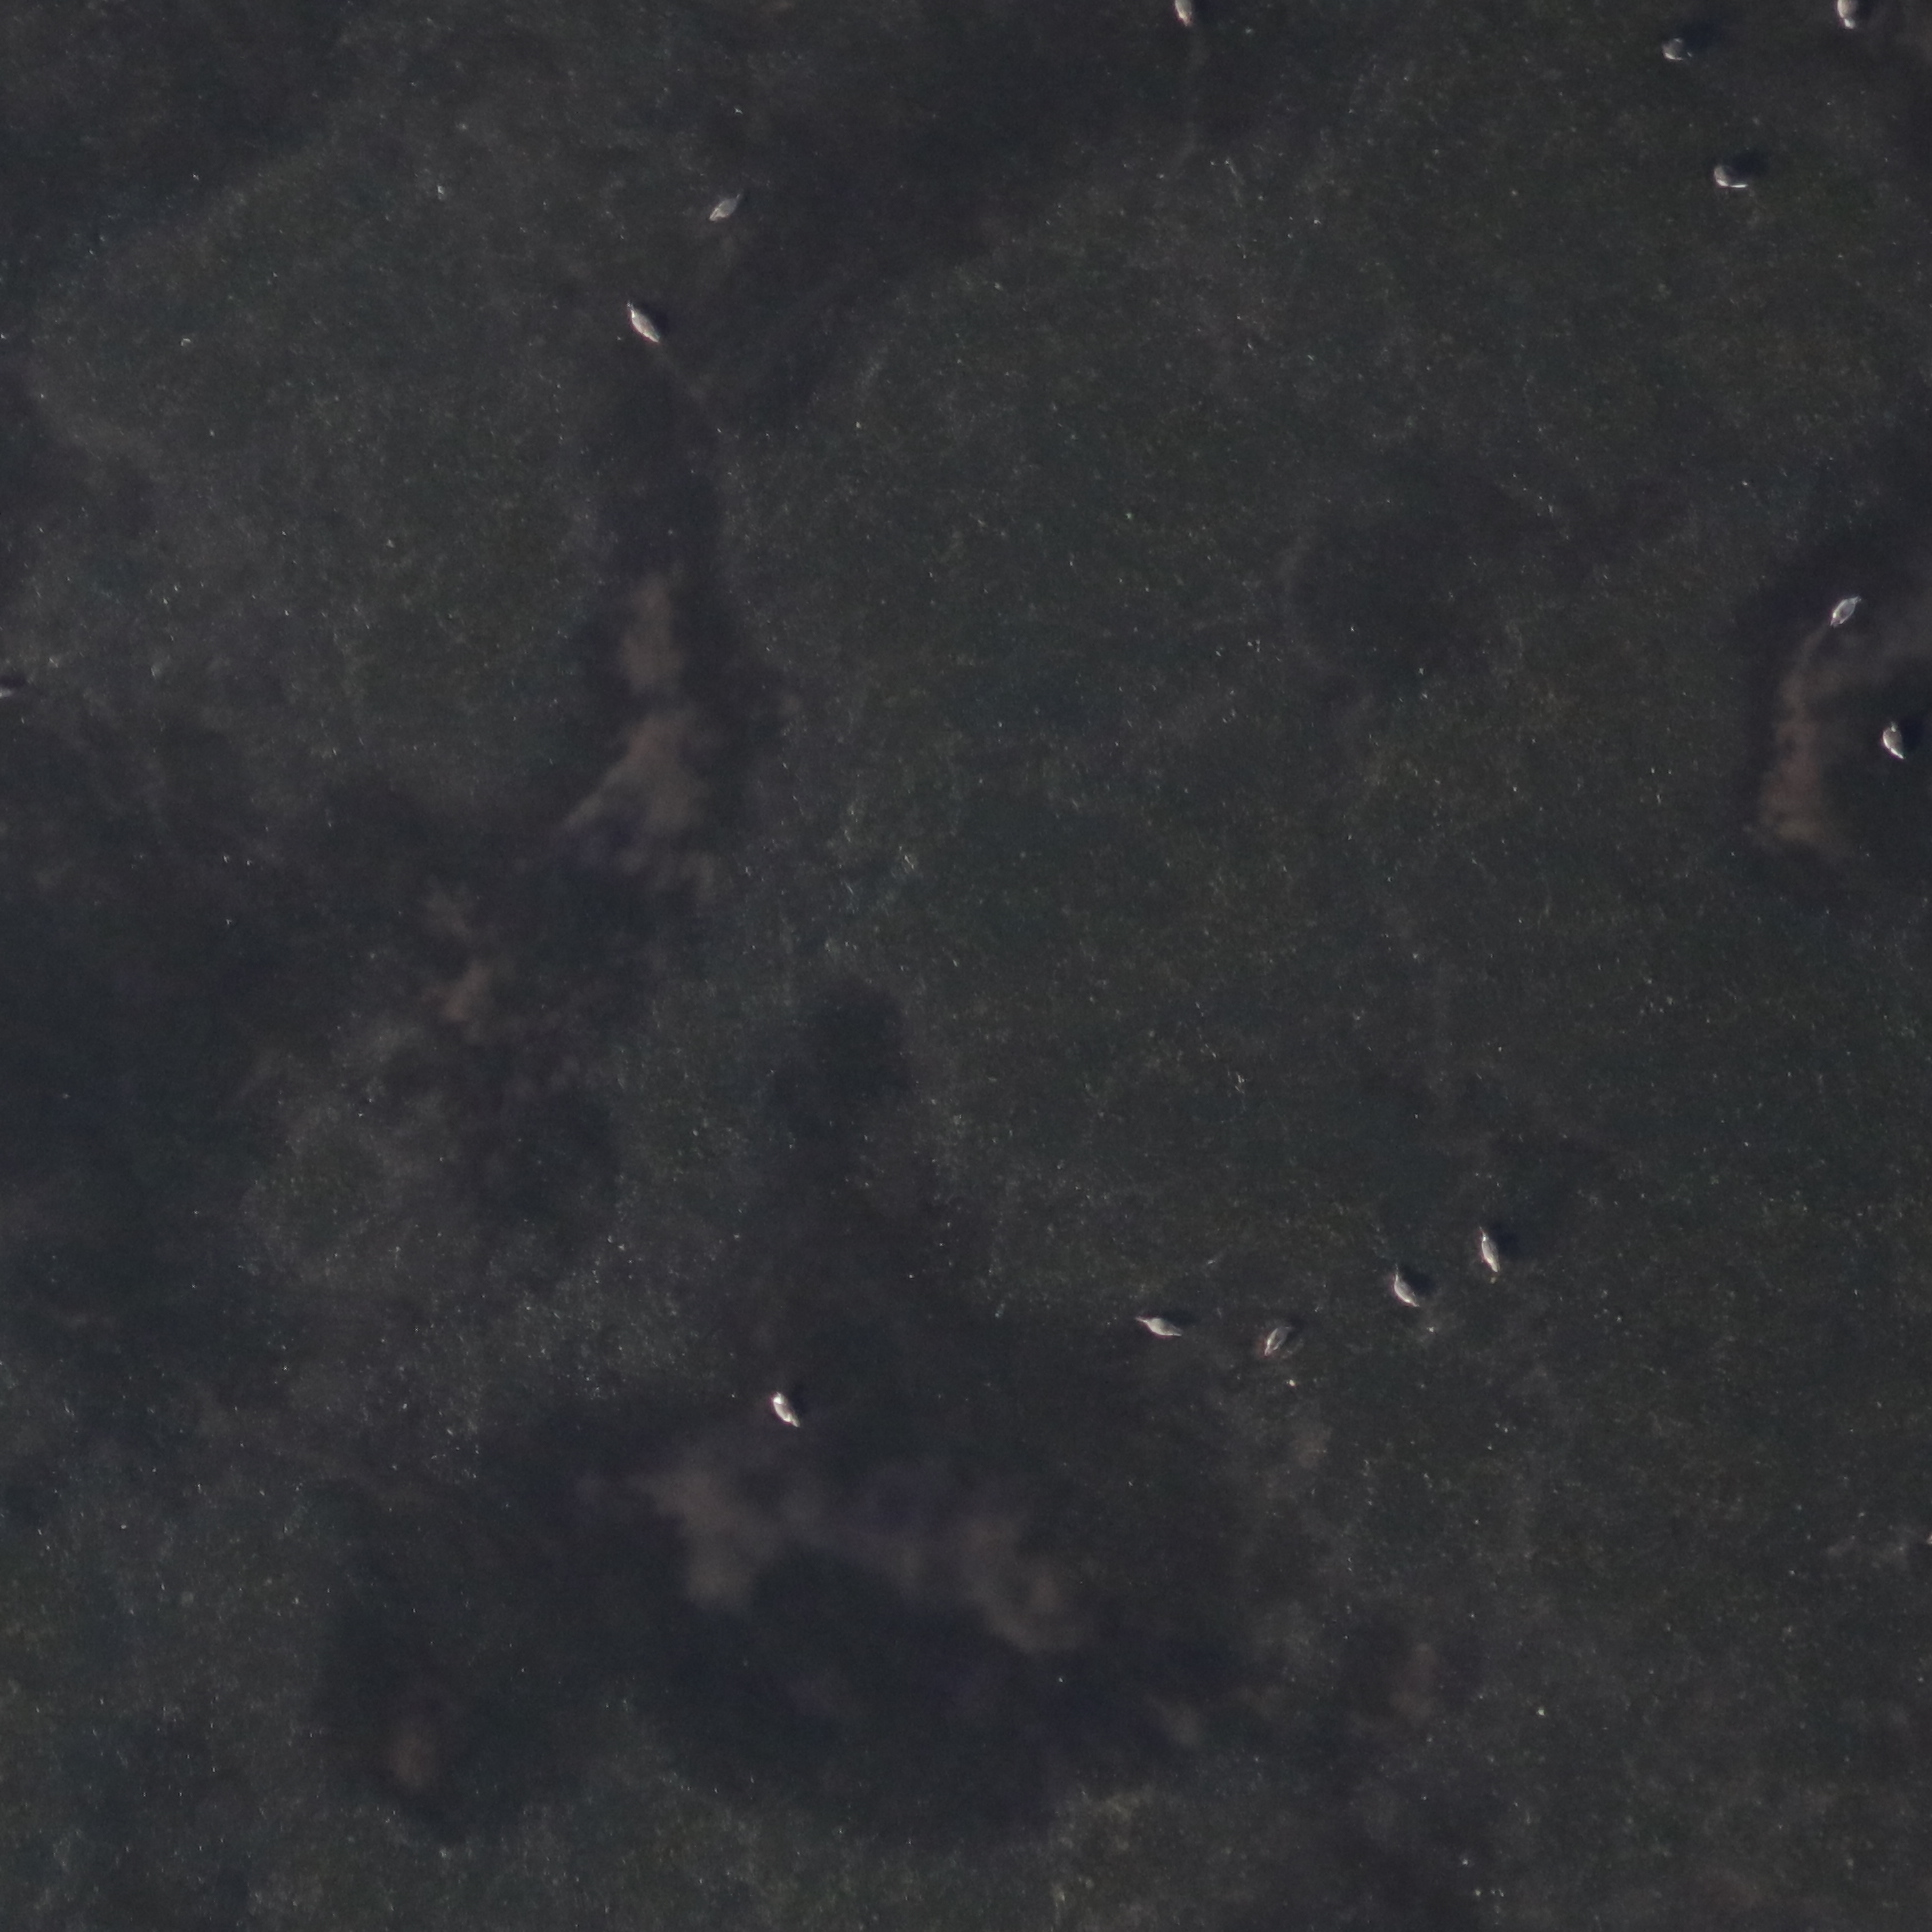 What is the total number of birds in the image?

11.